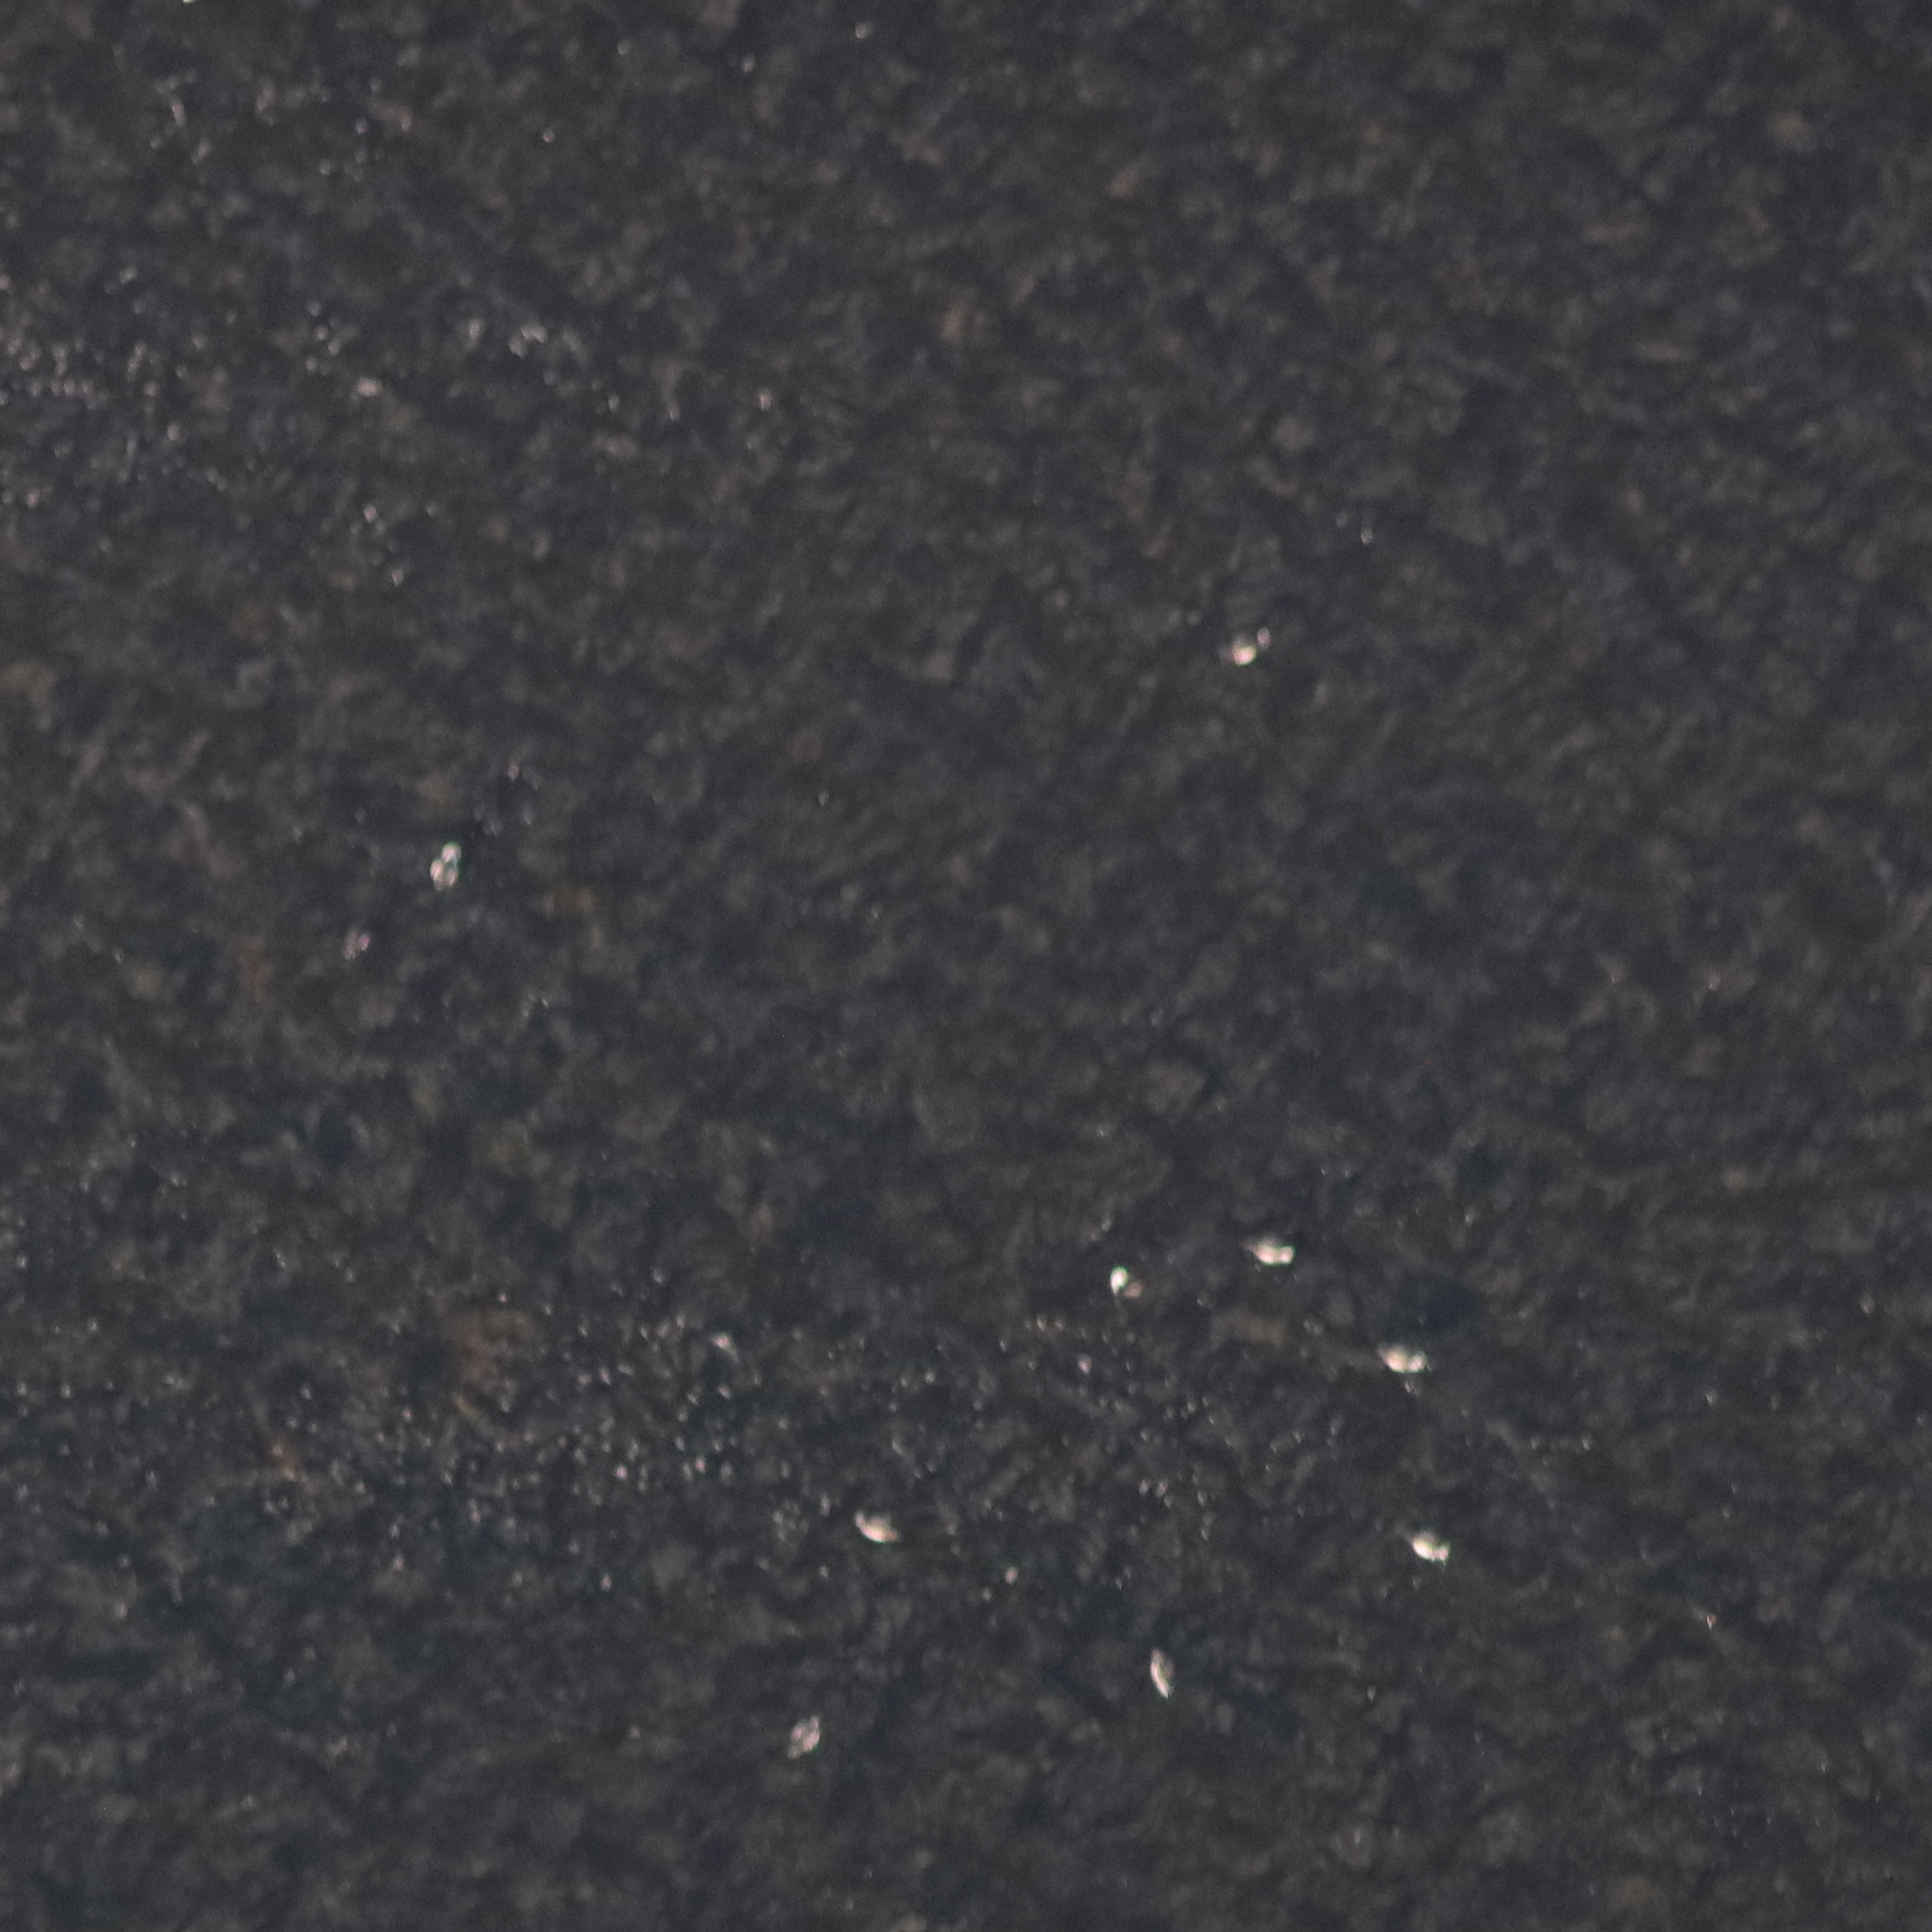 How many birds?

10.